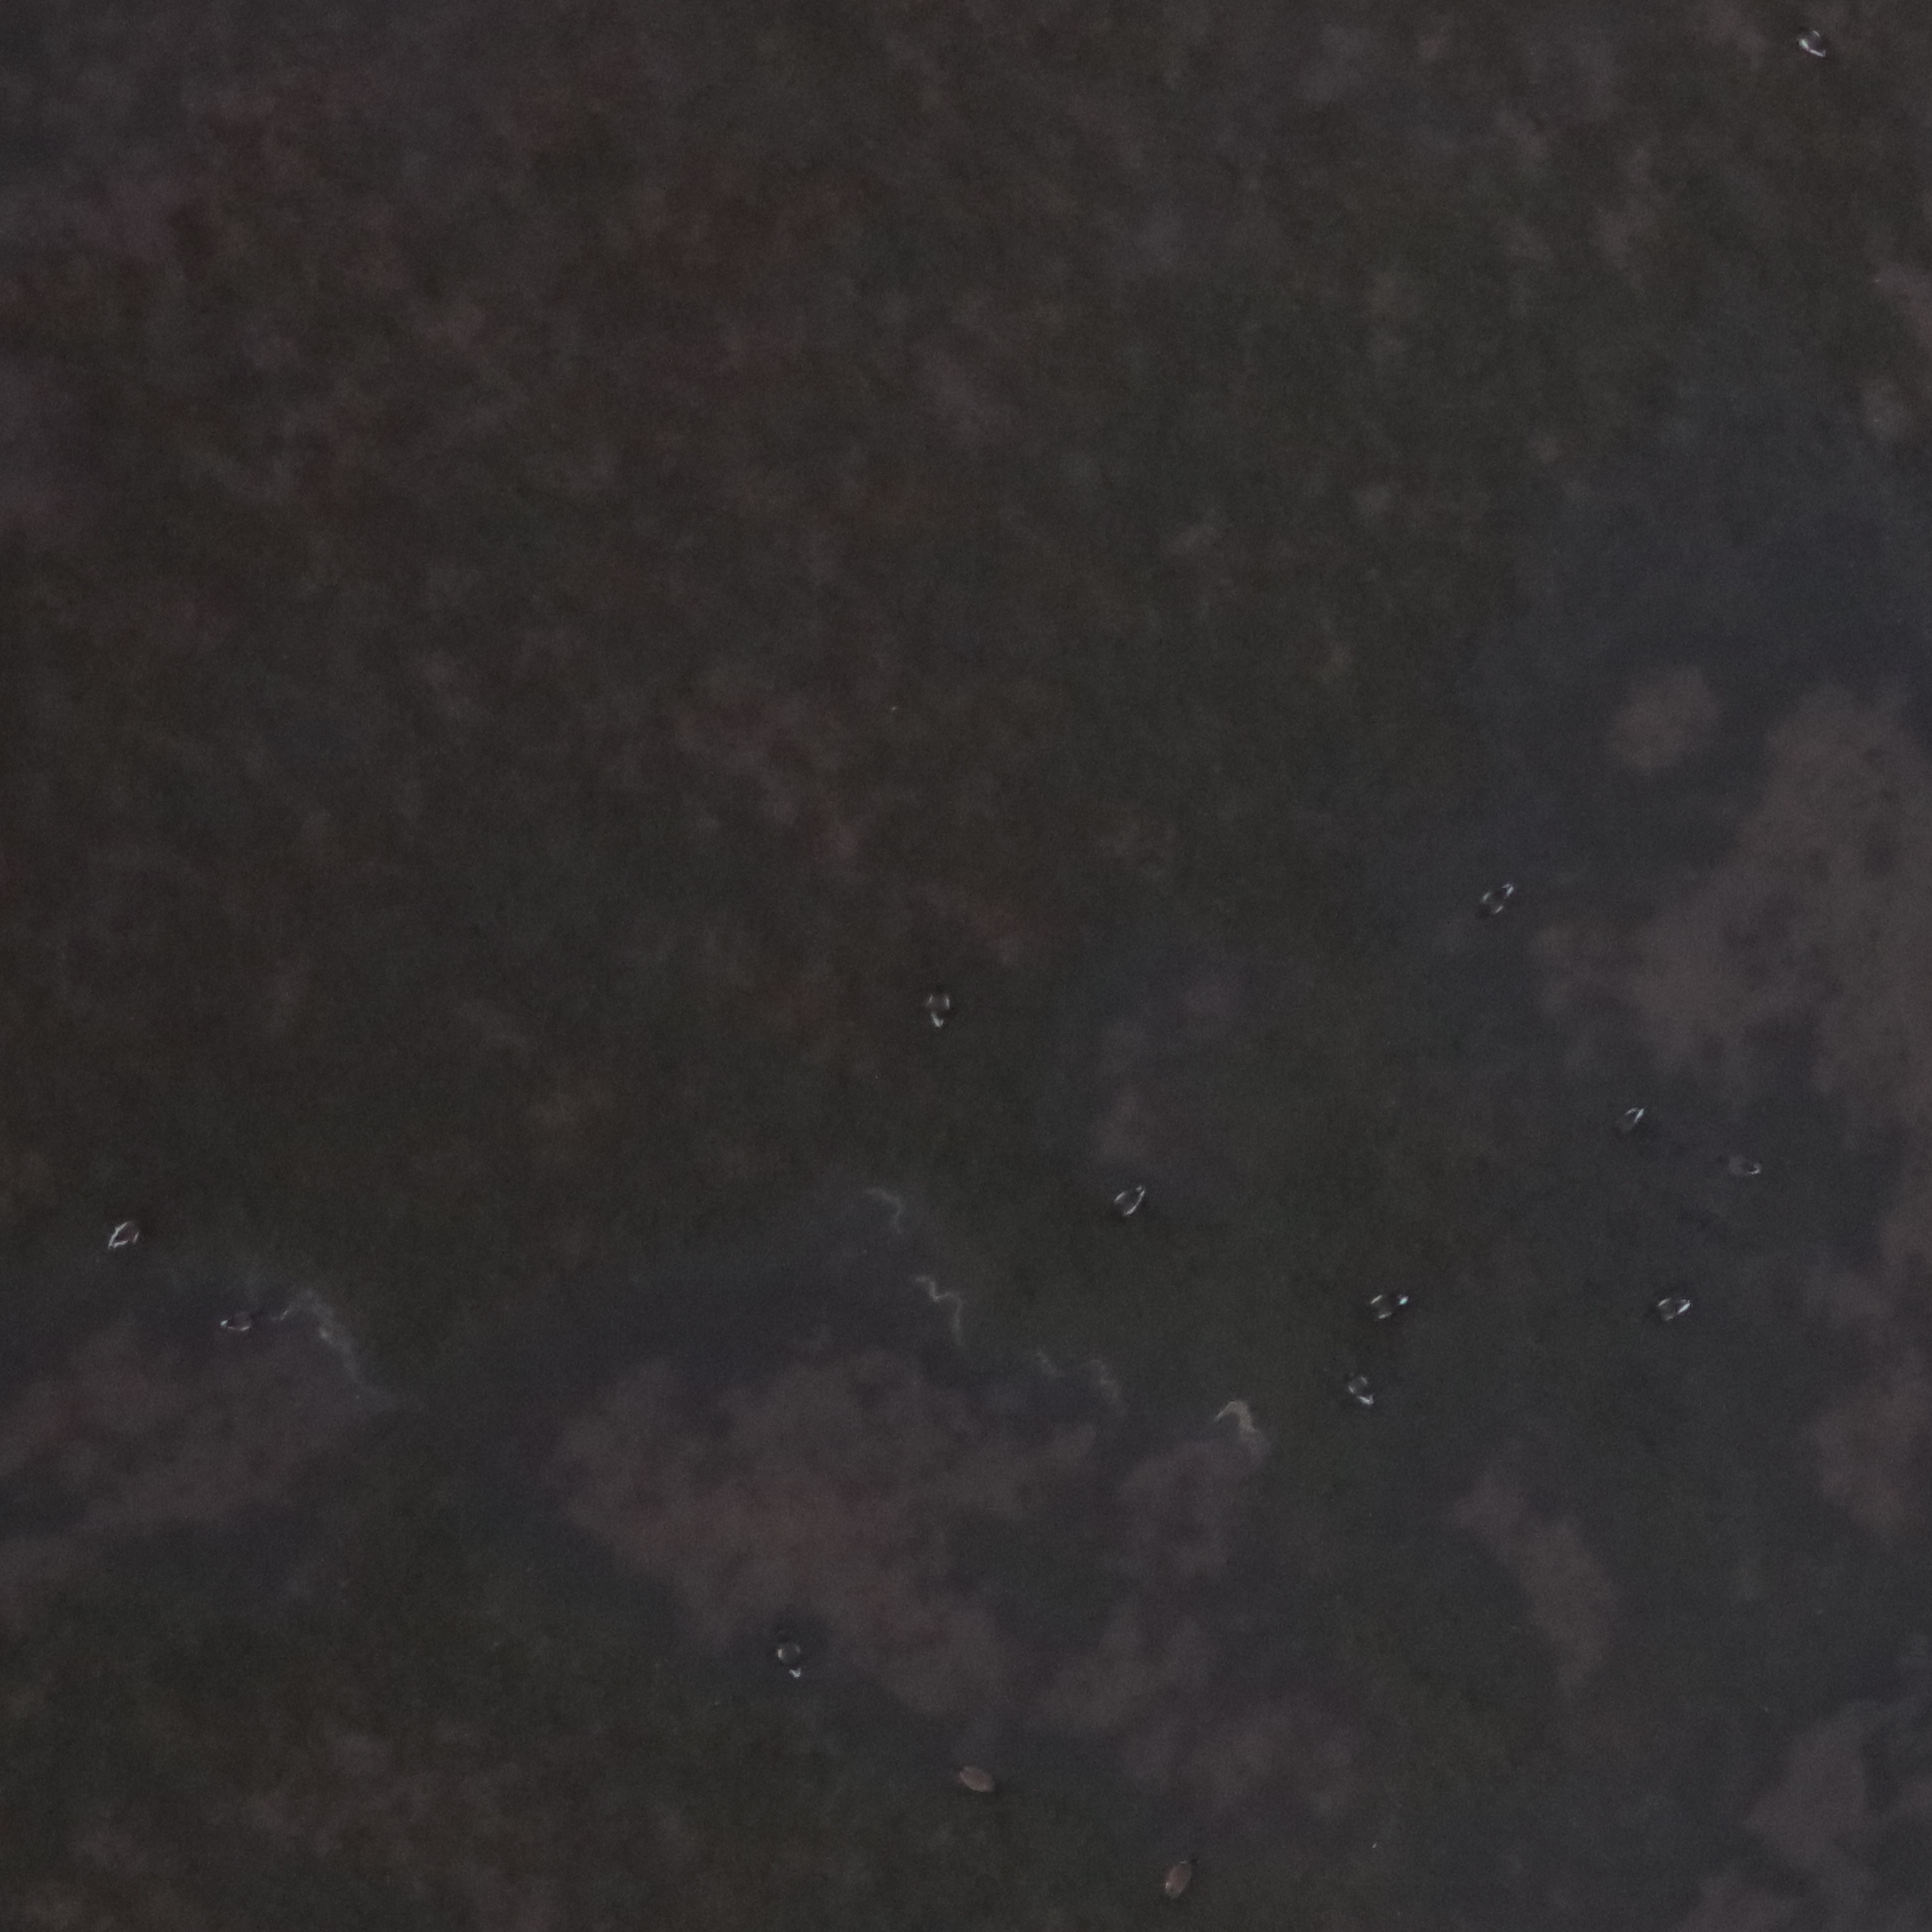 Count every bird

14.